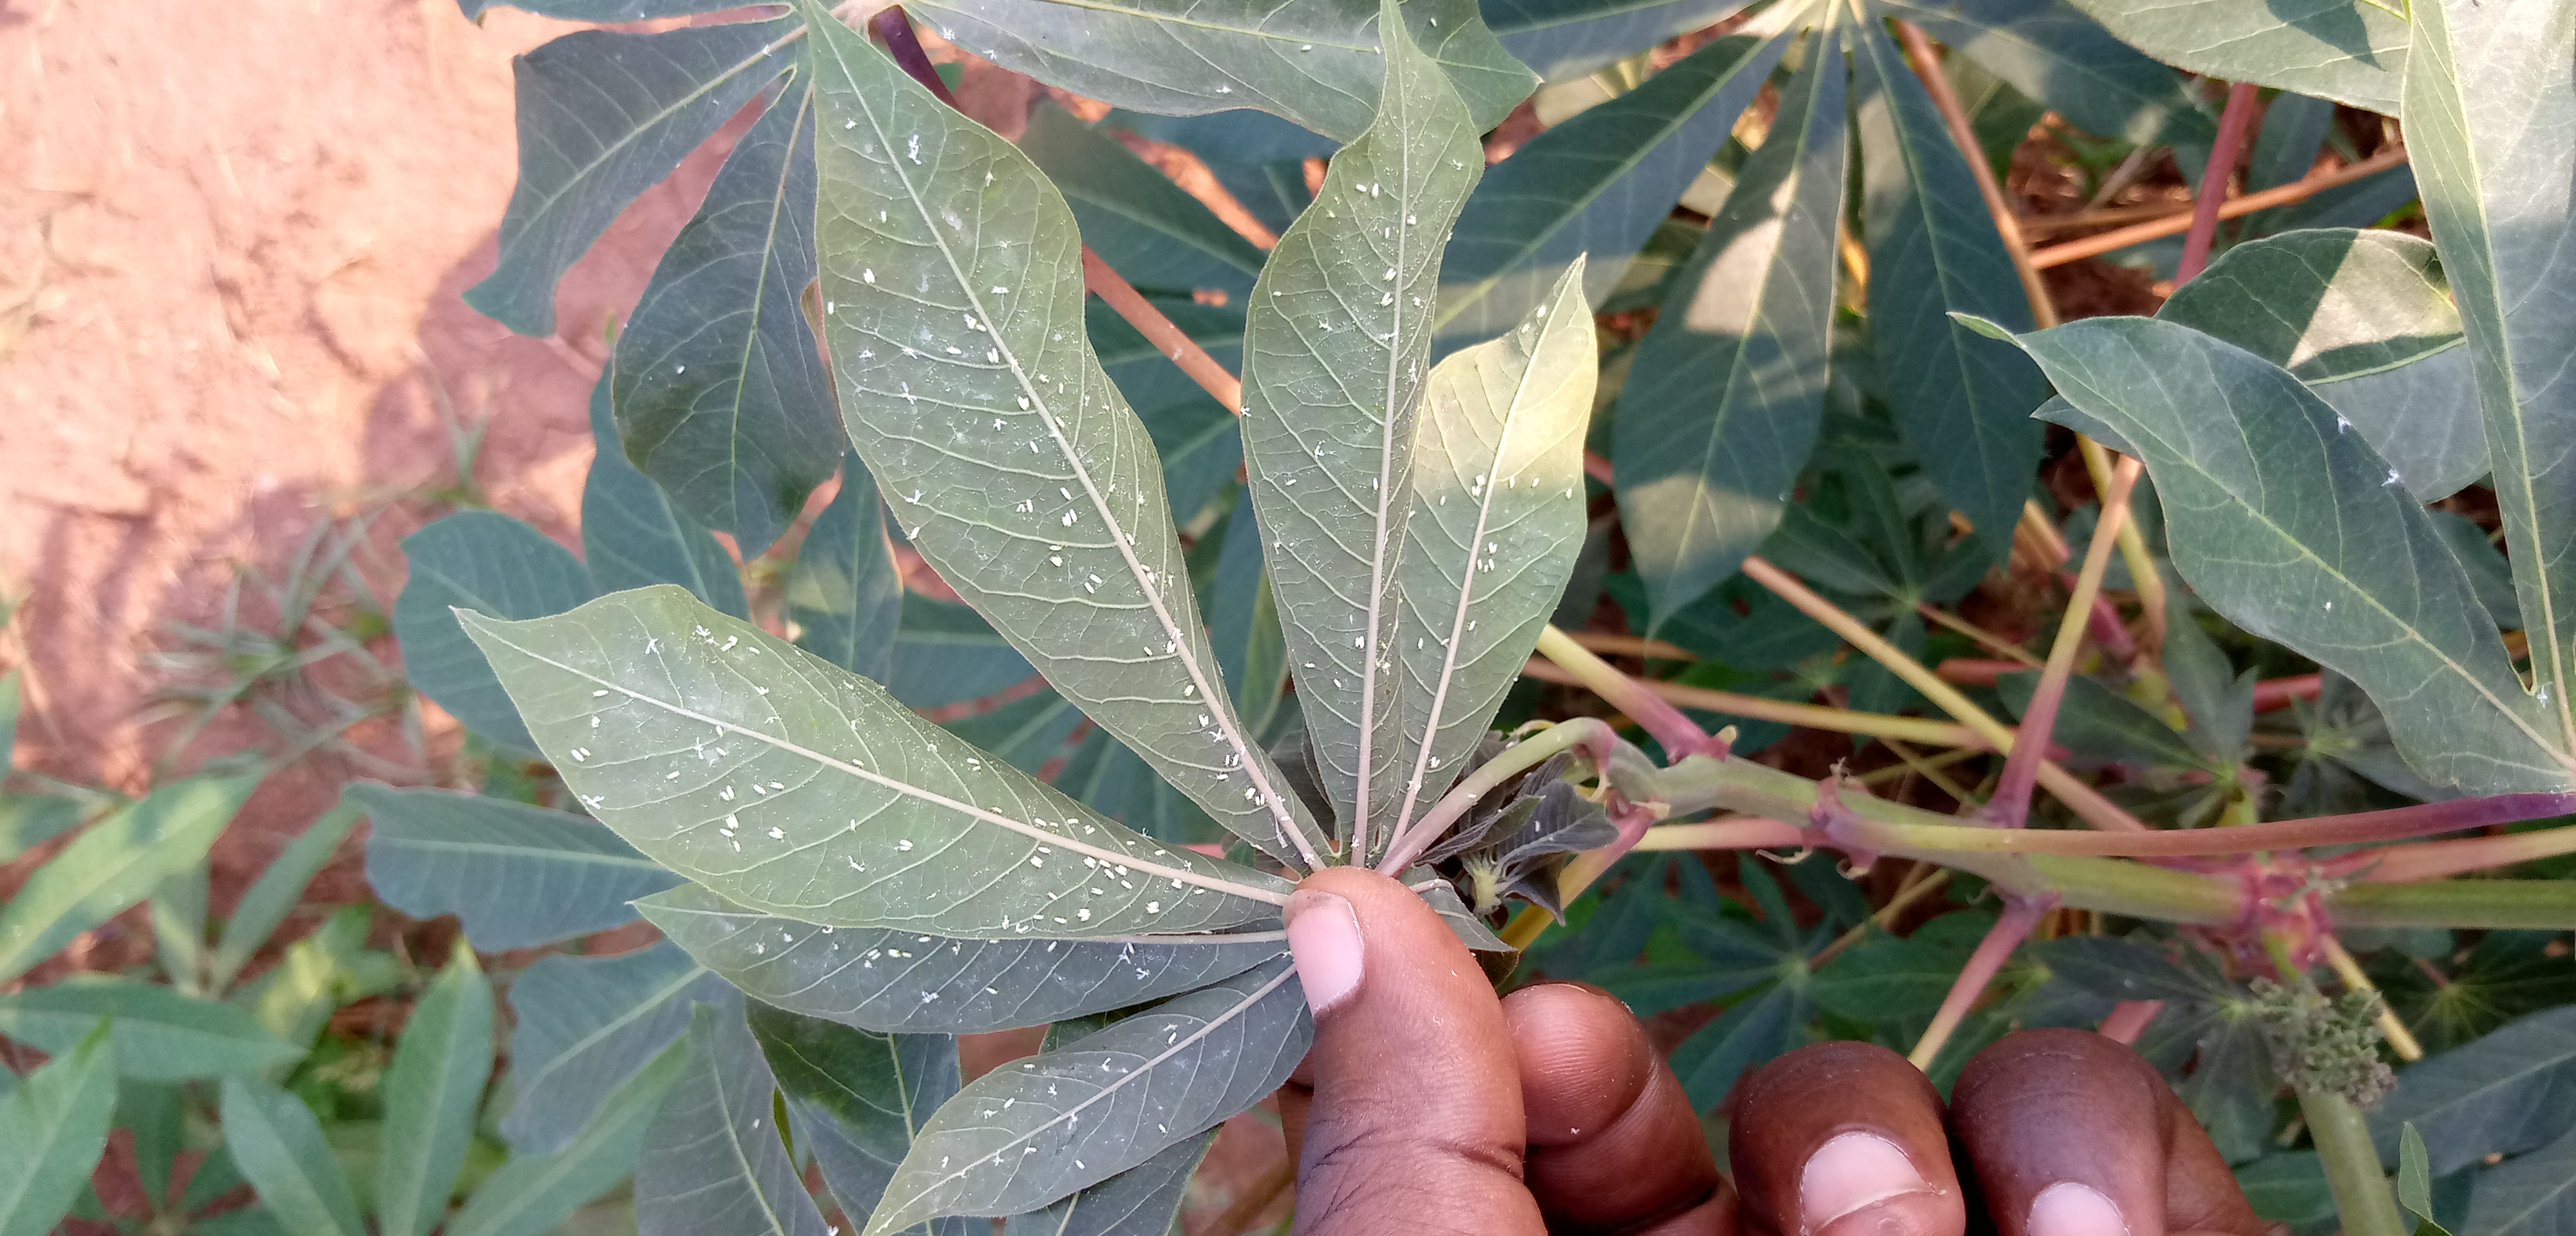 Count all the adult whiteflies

213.